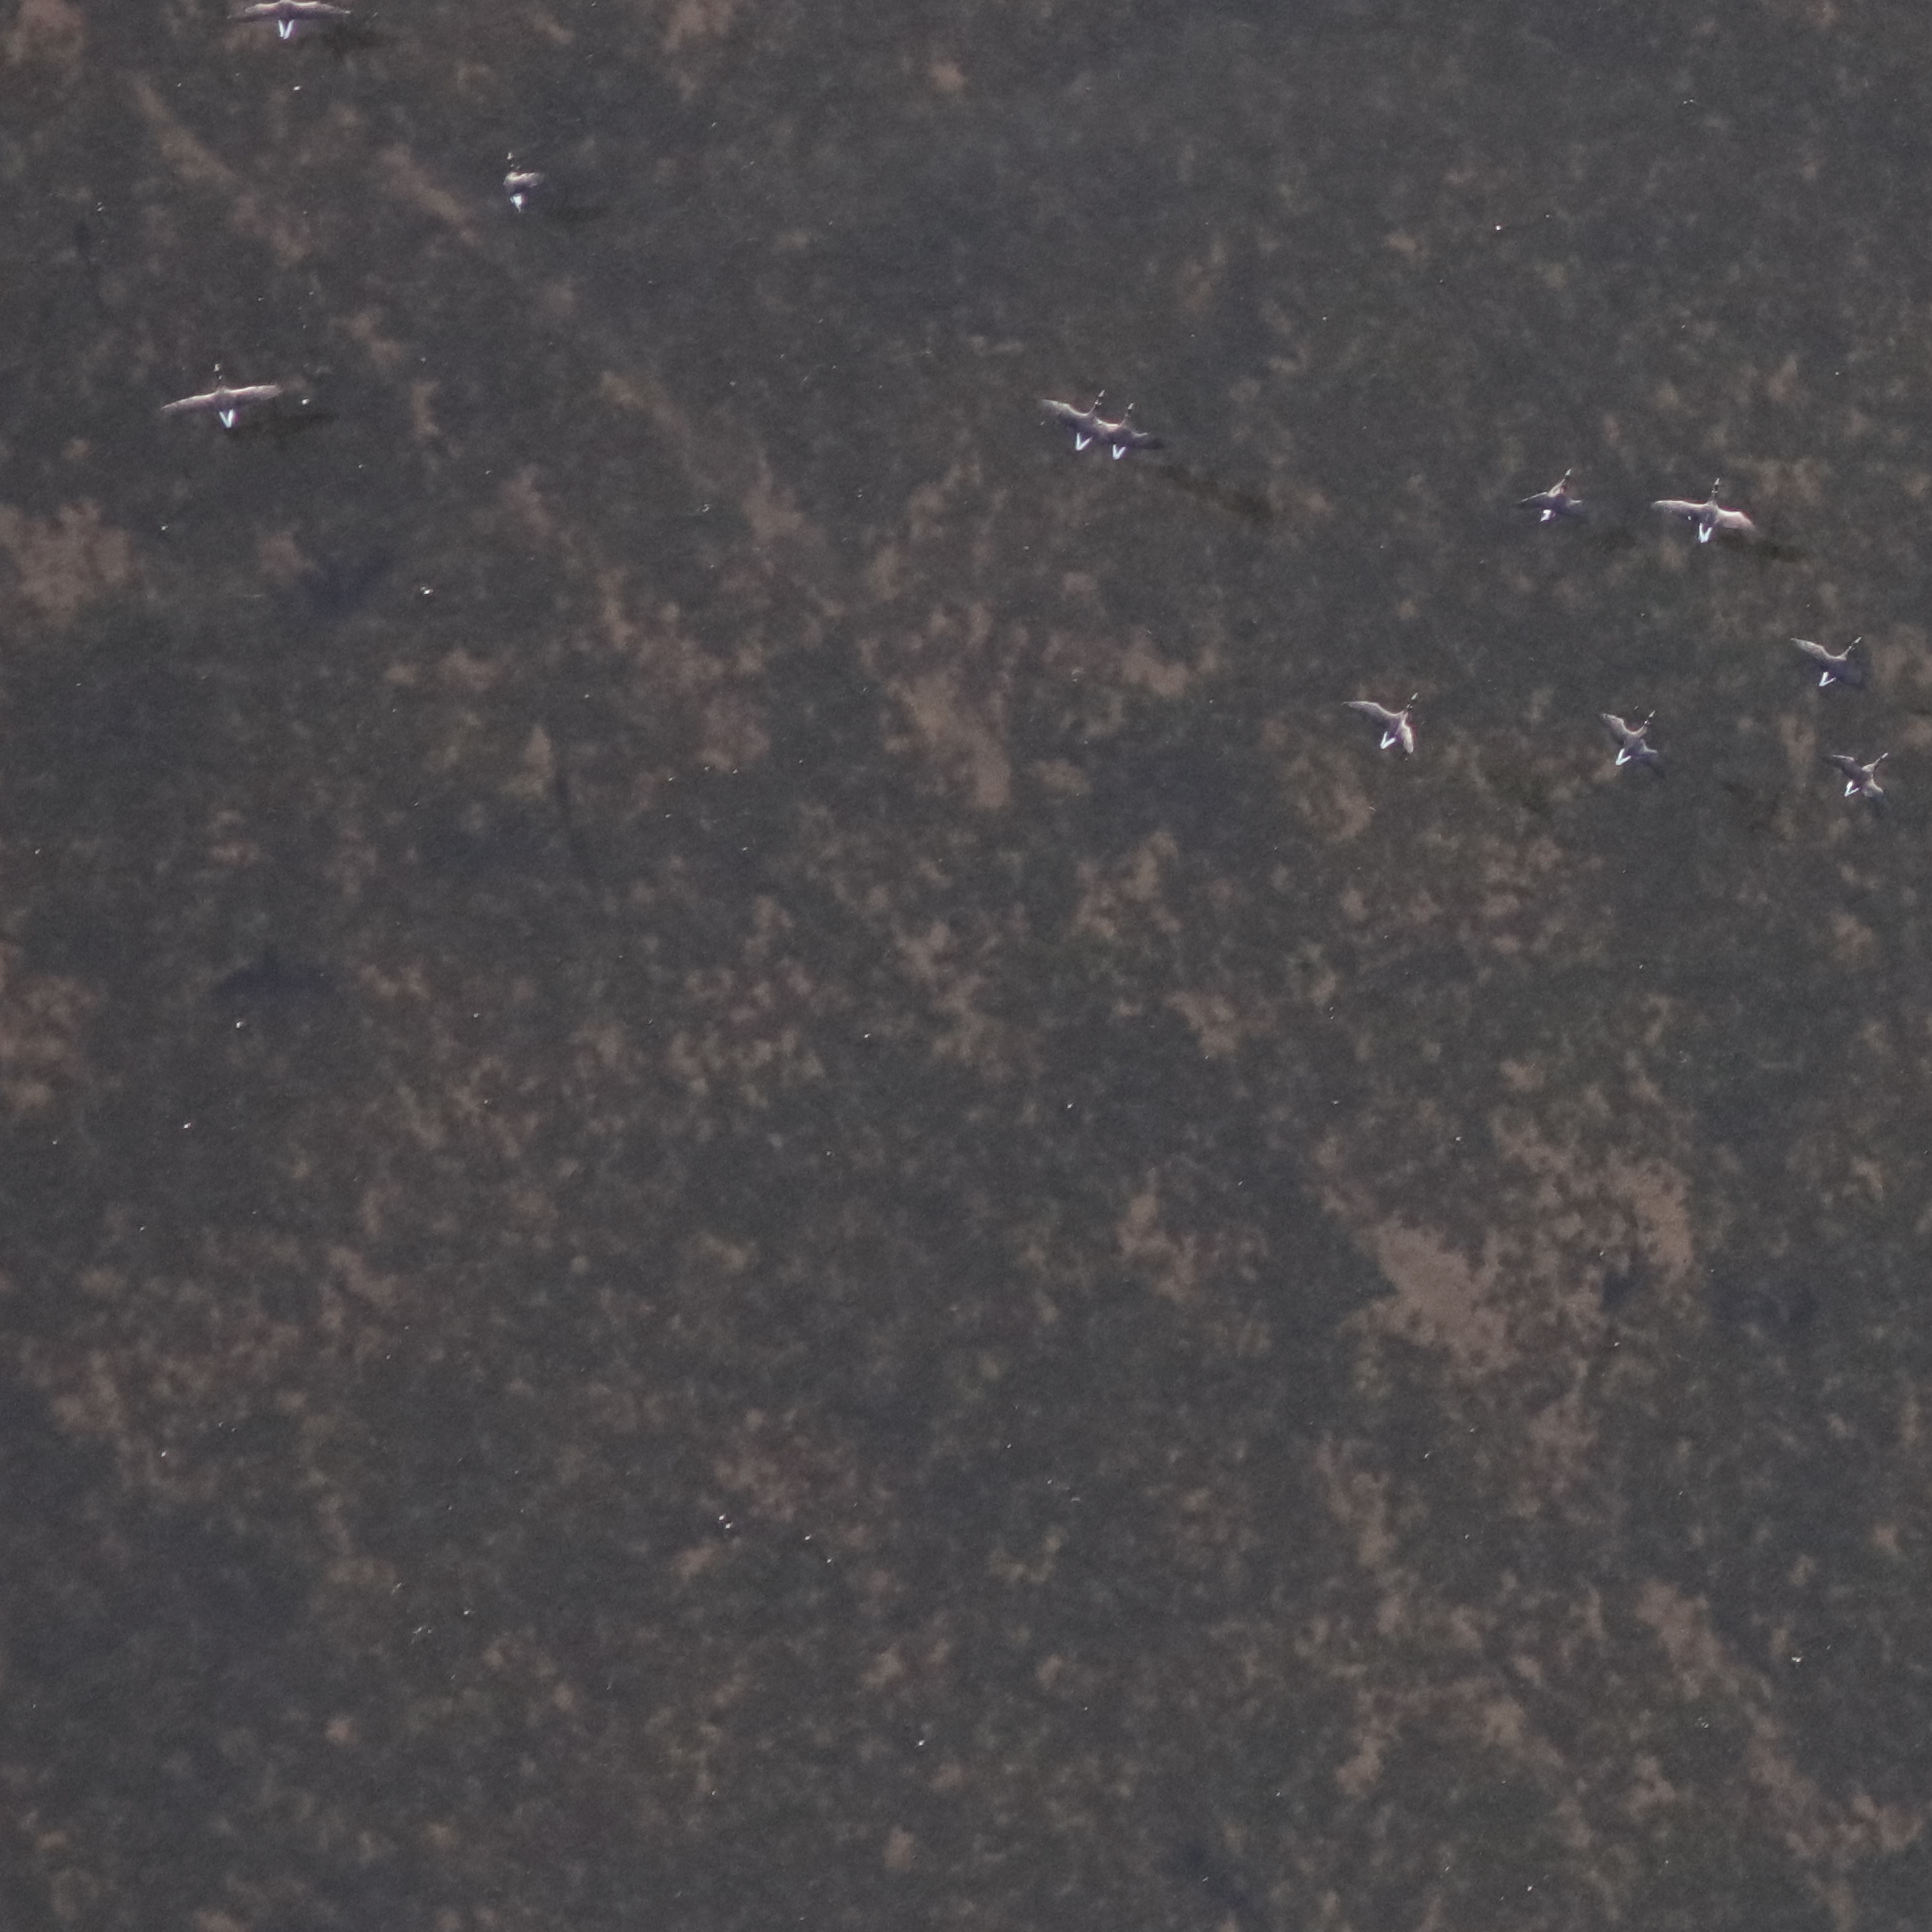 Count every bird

11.